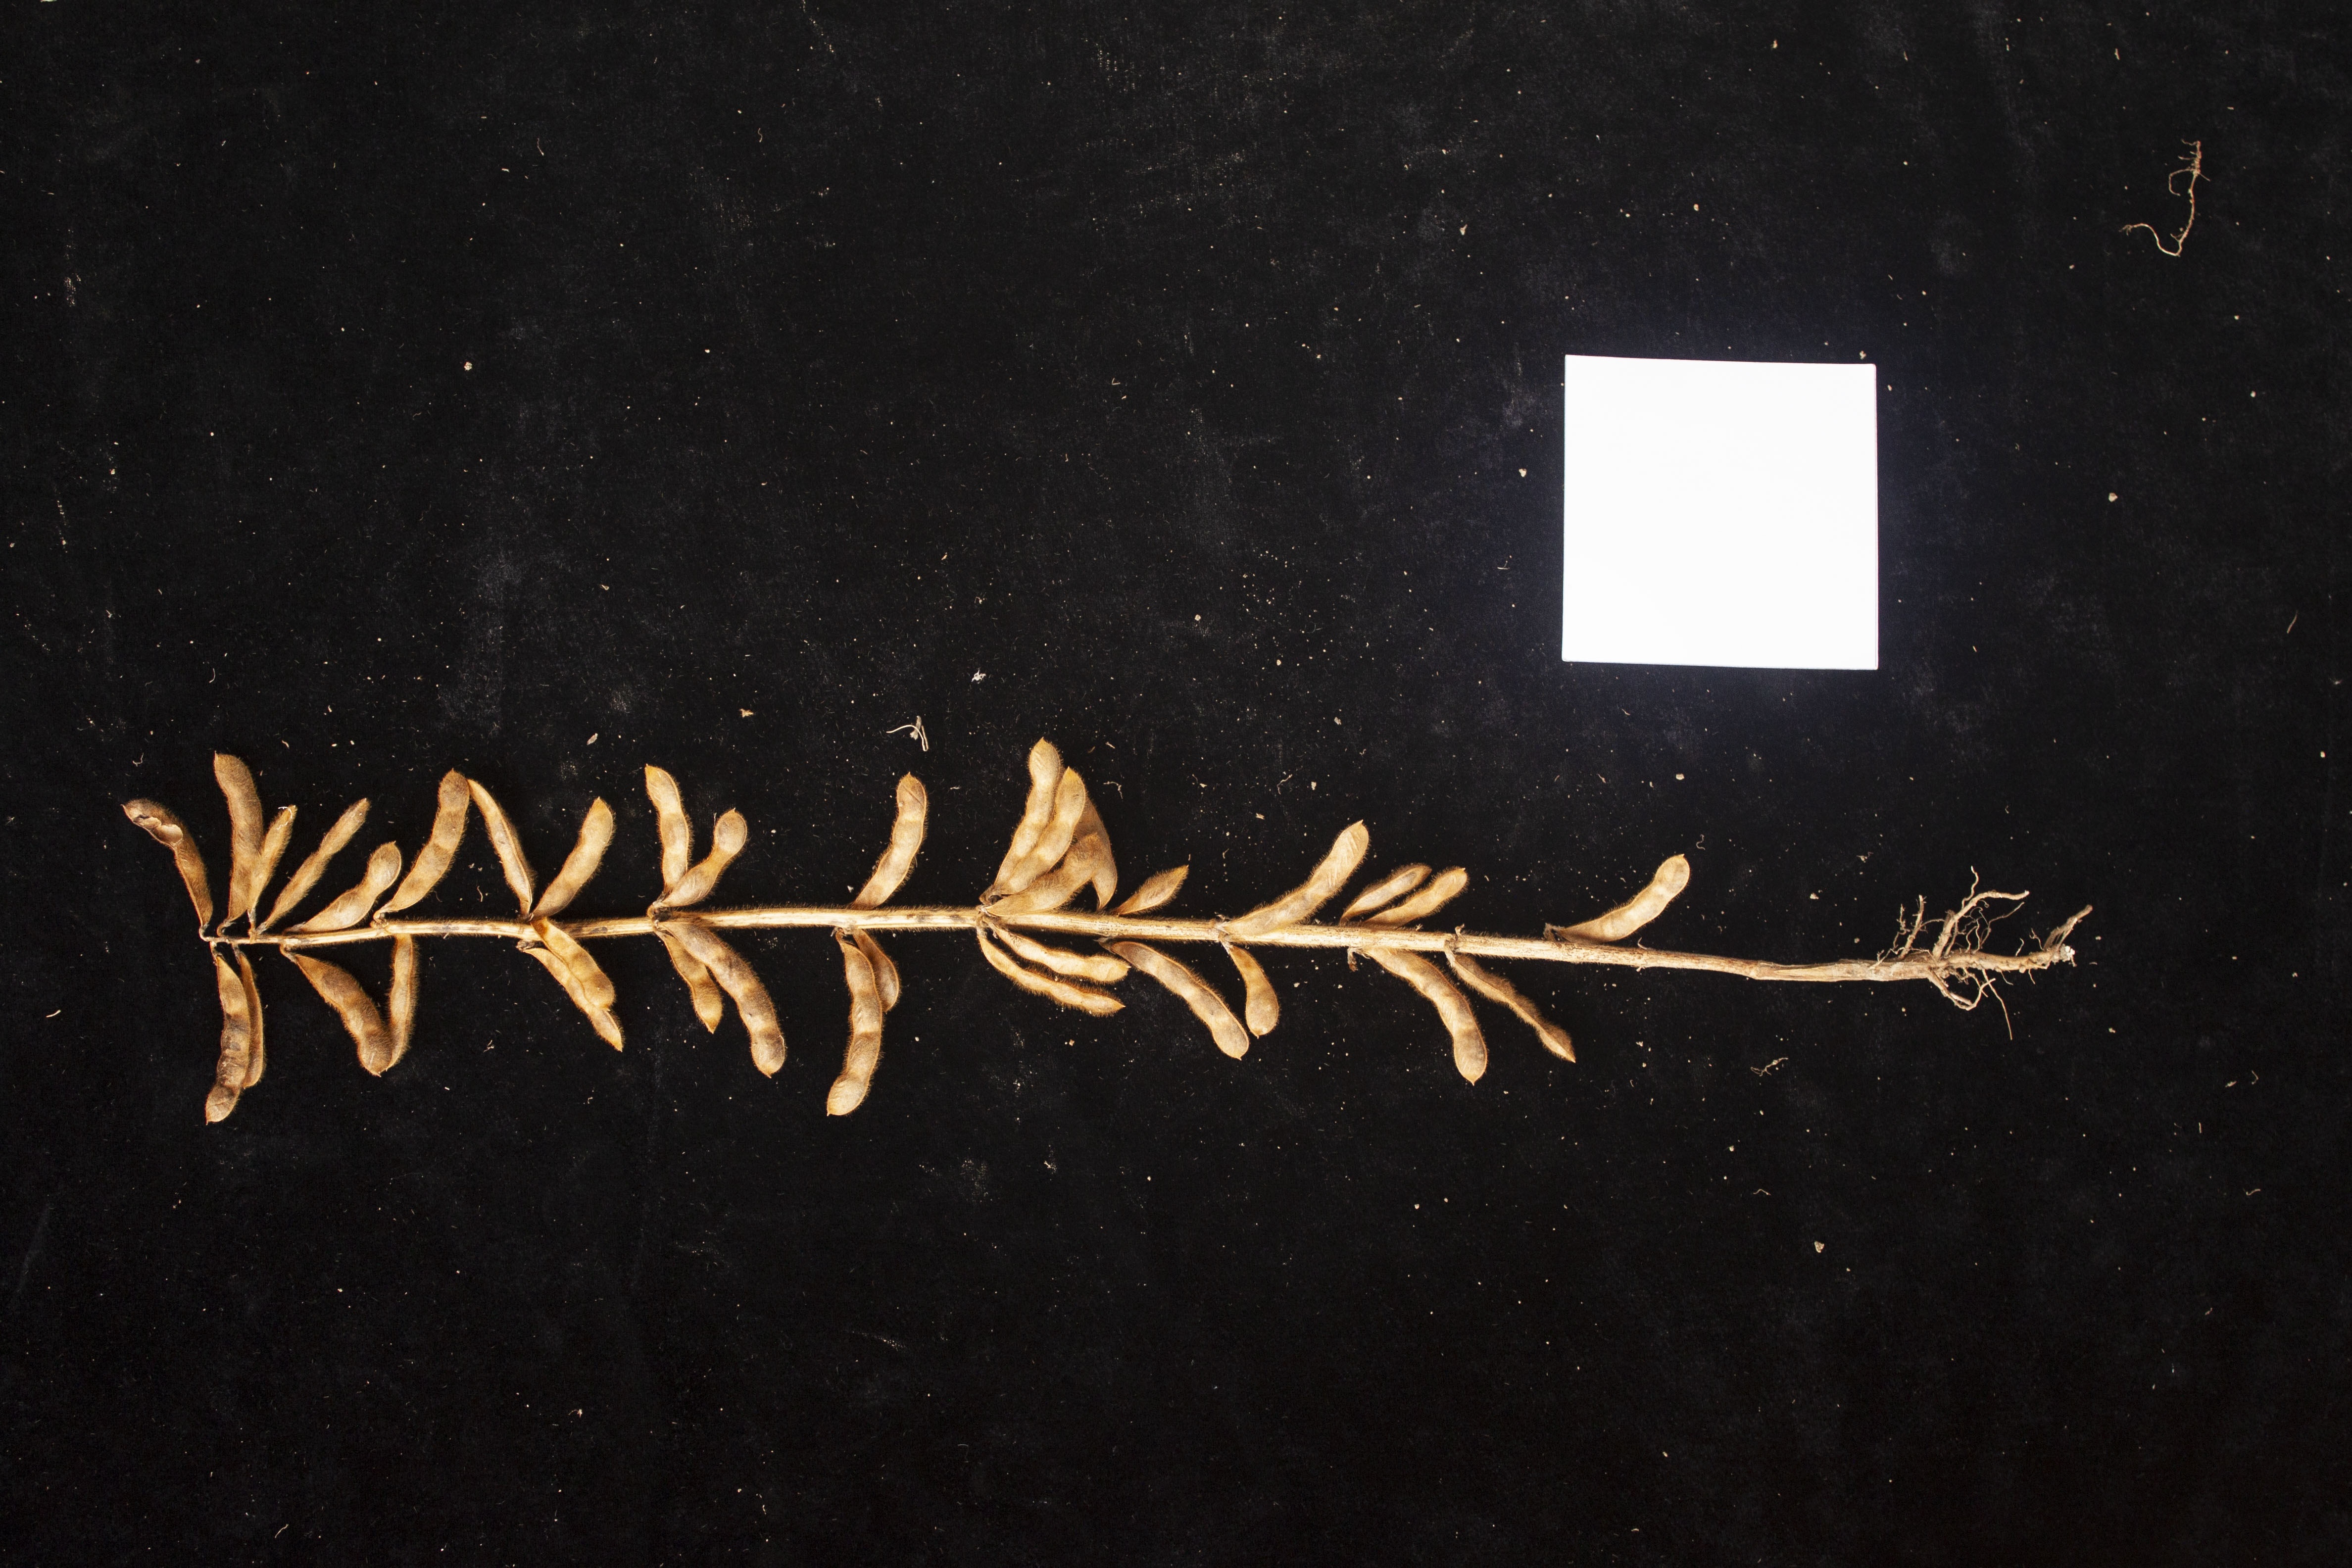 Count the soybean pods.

36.